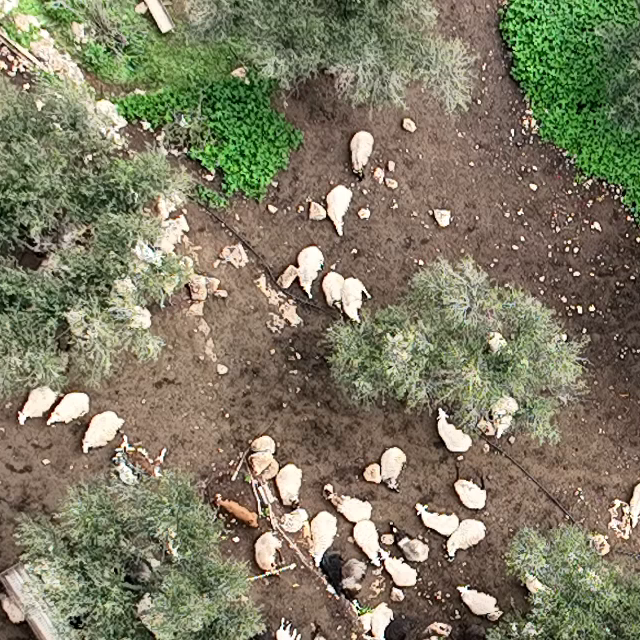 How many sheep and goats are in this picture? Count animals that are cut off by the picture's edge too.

44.